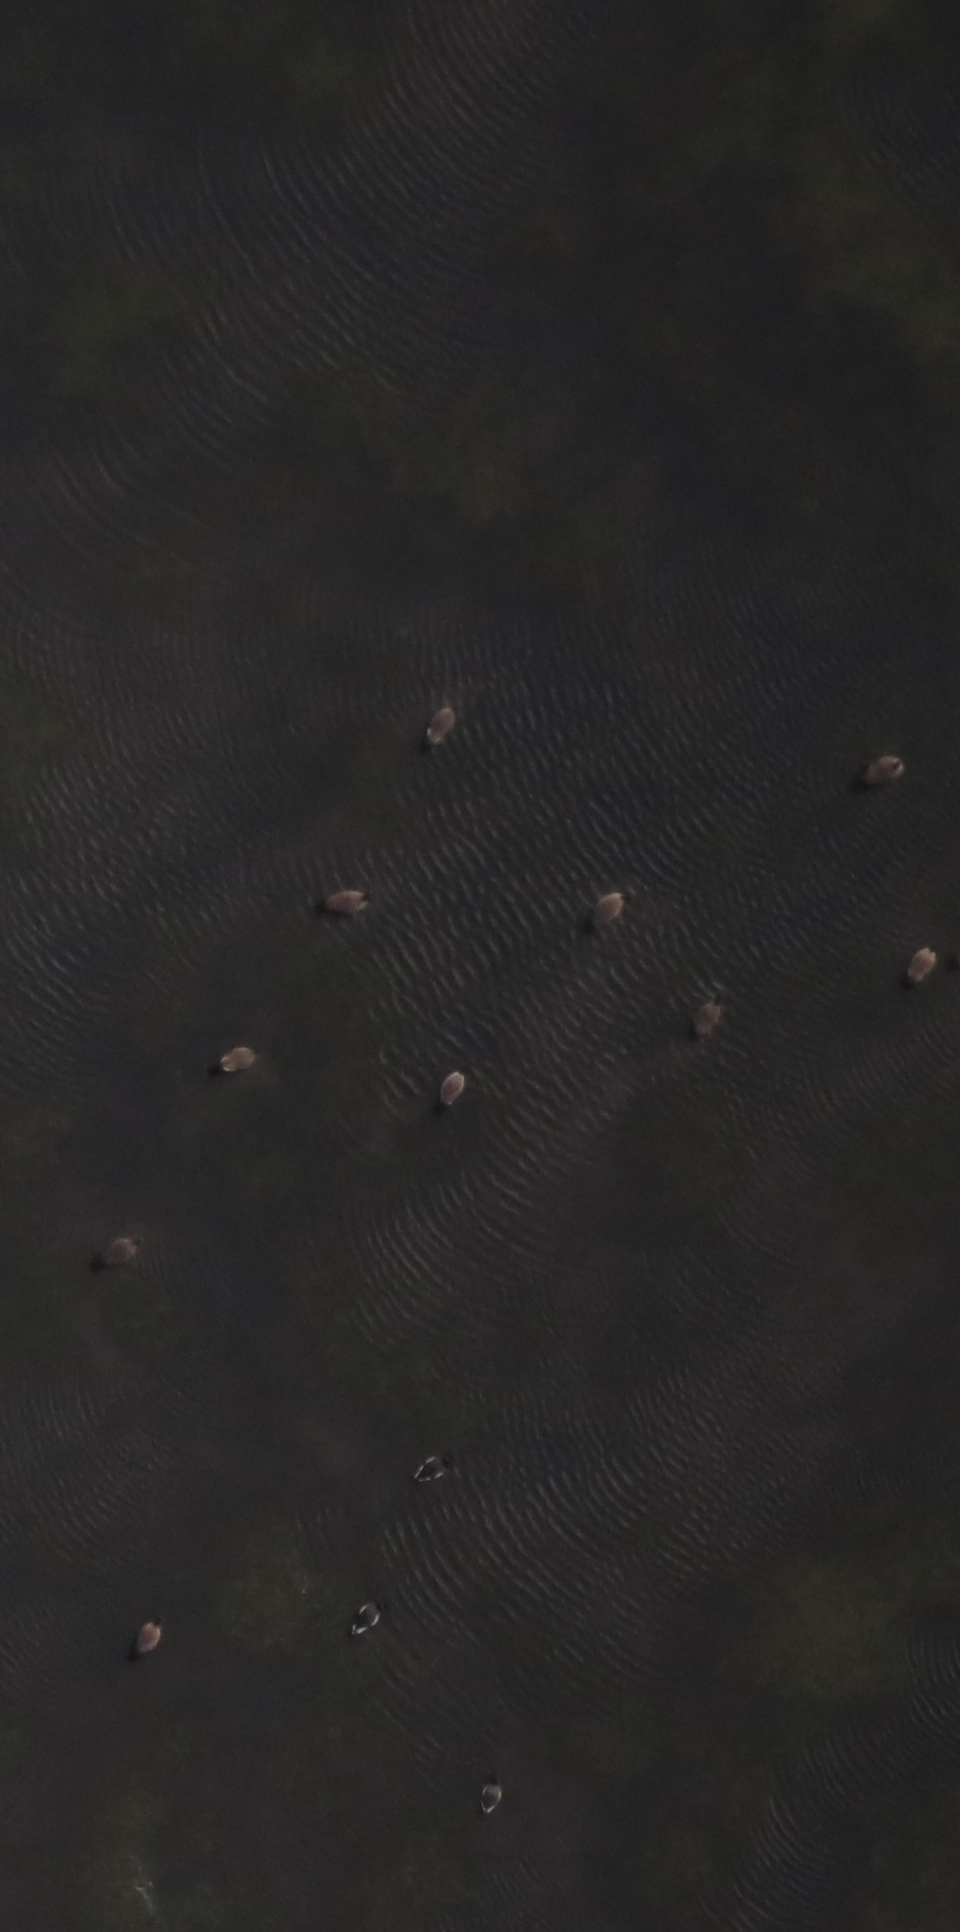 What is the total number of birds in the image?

13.